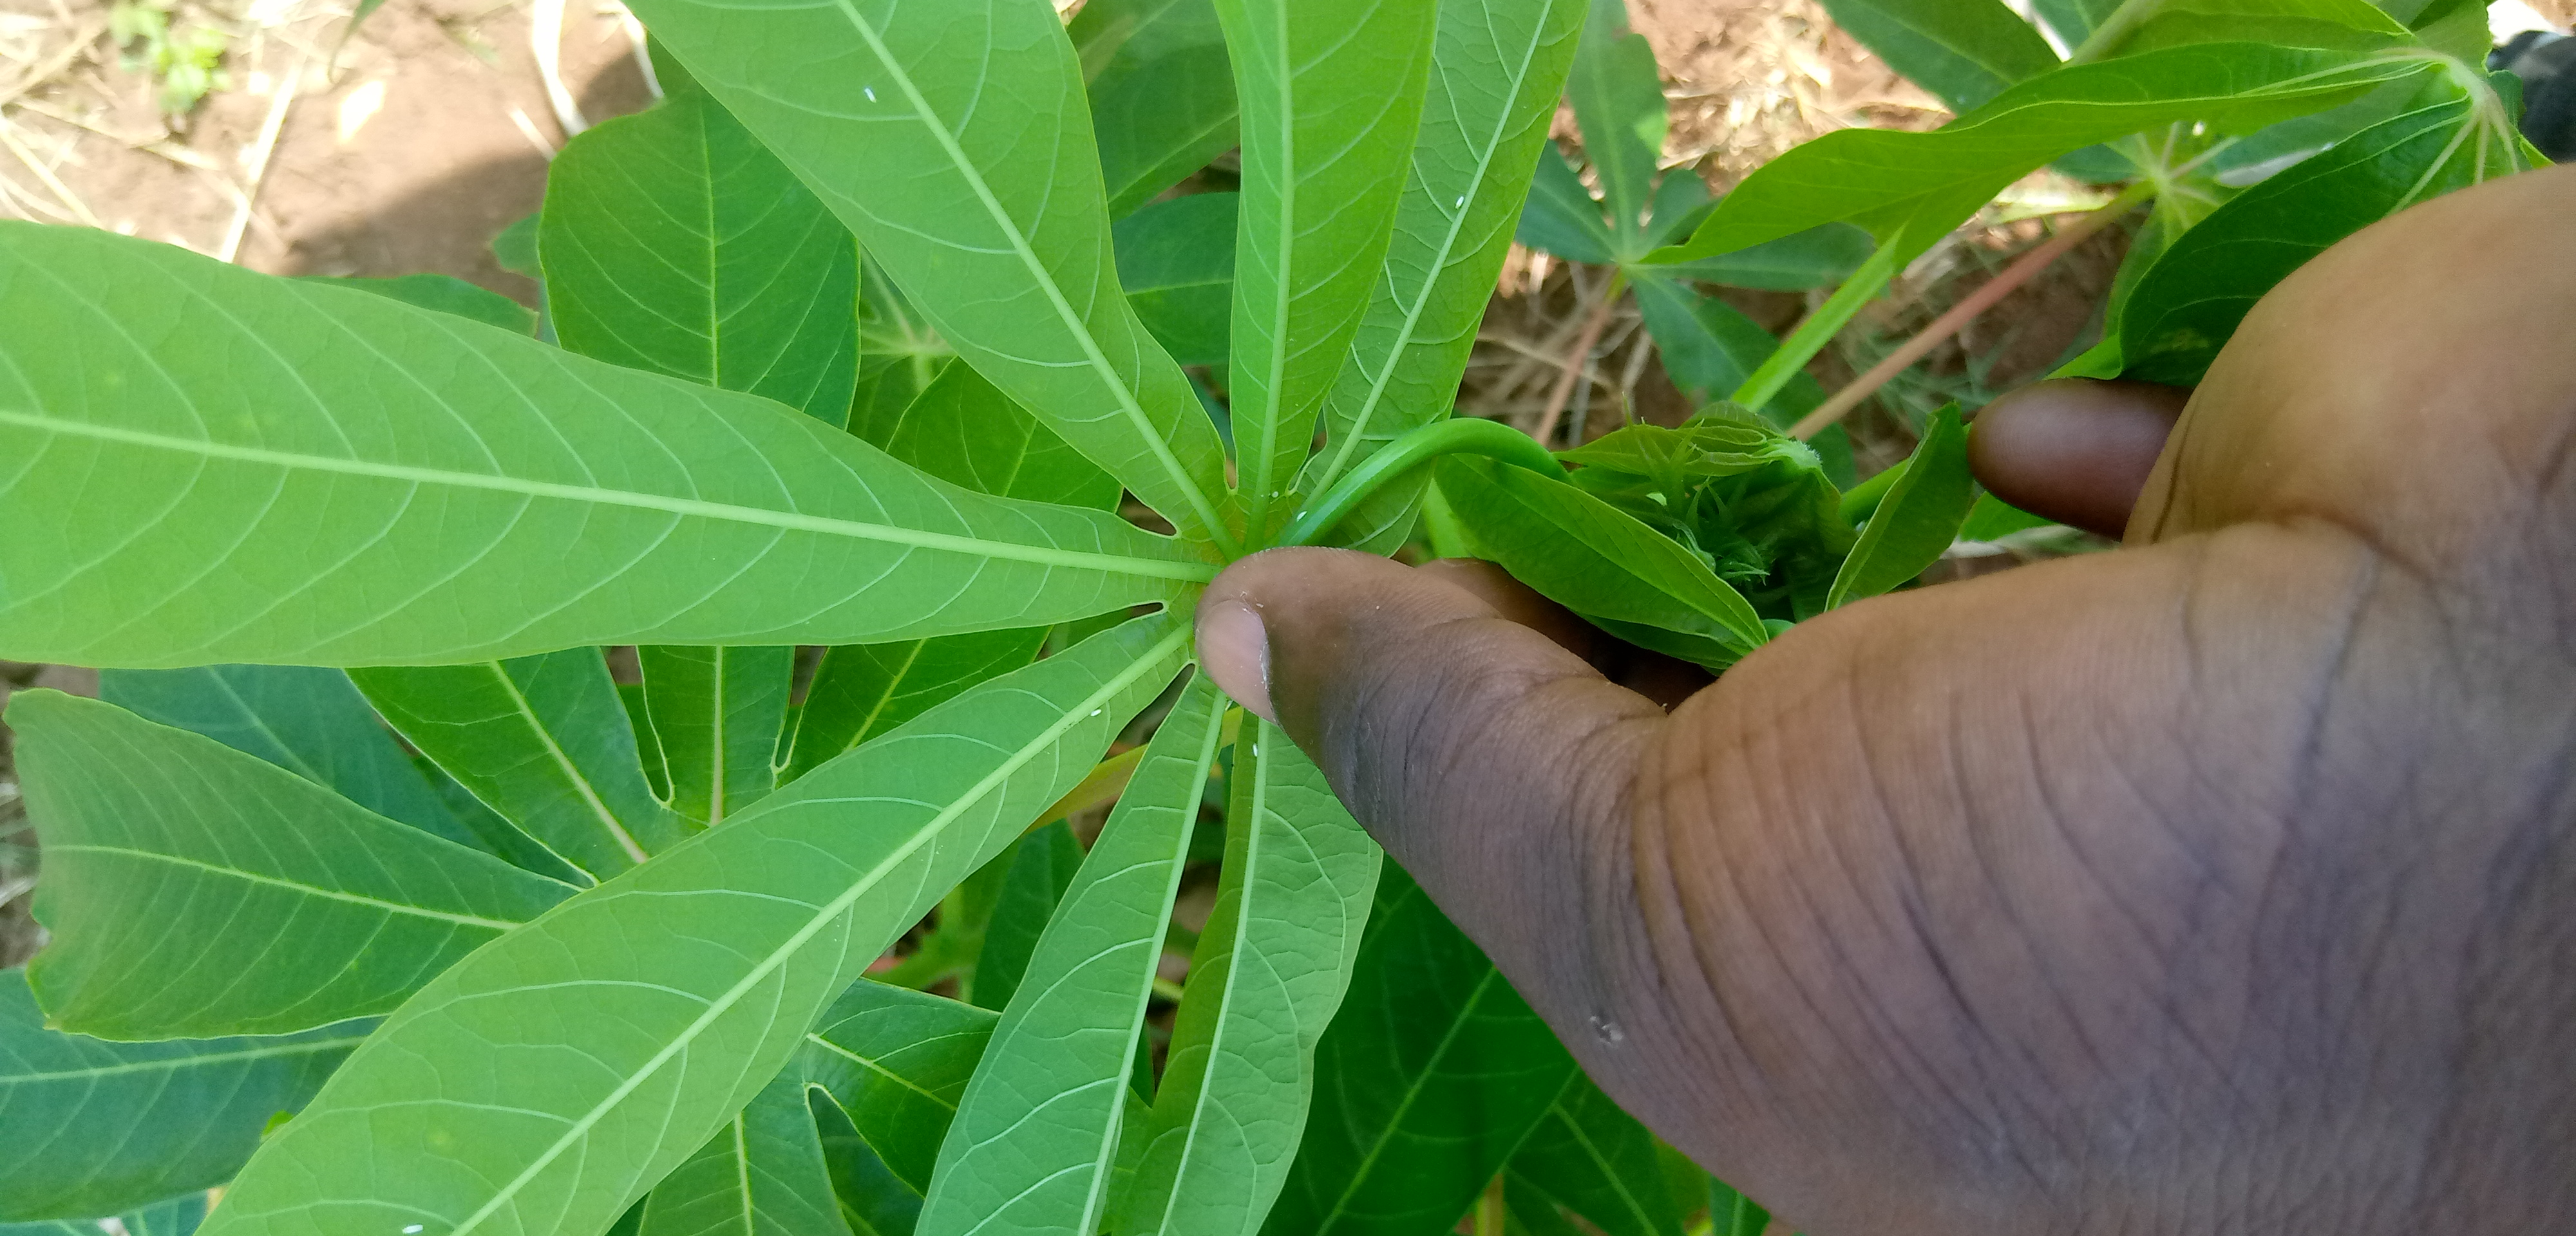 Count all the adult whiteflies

5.